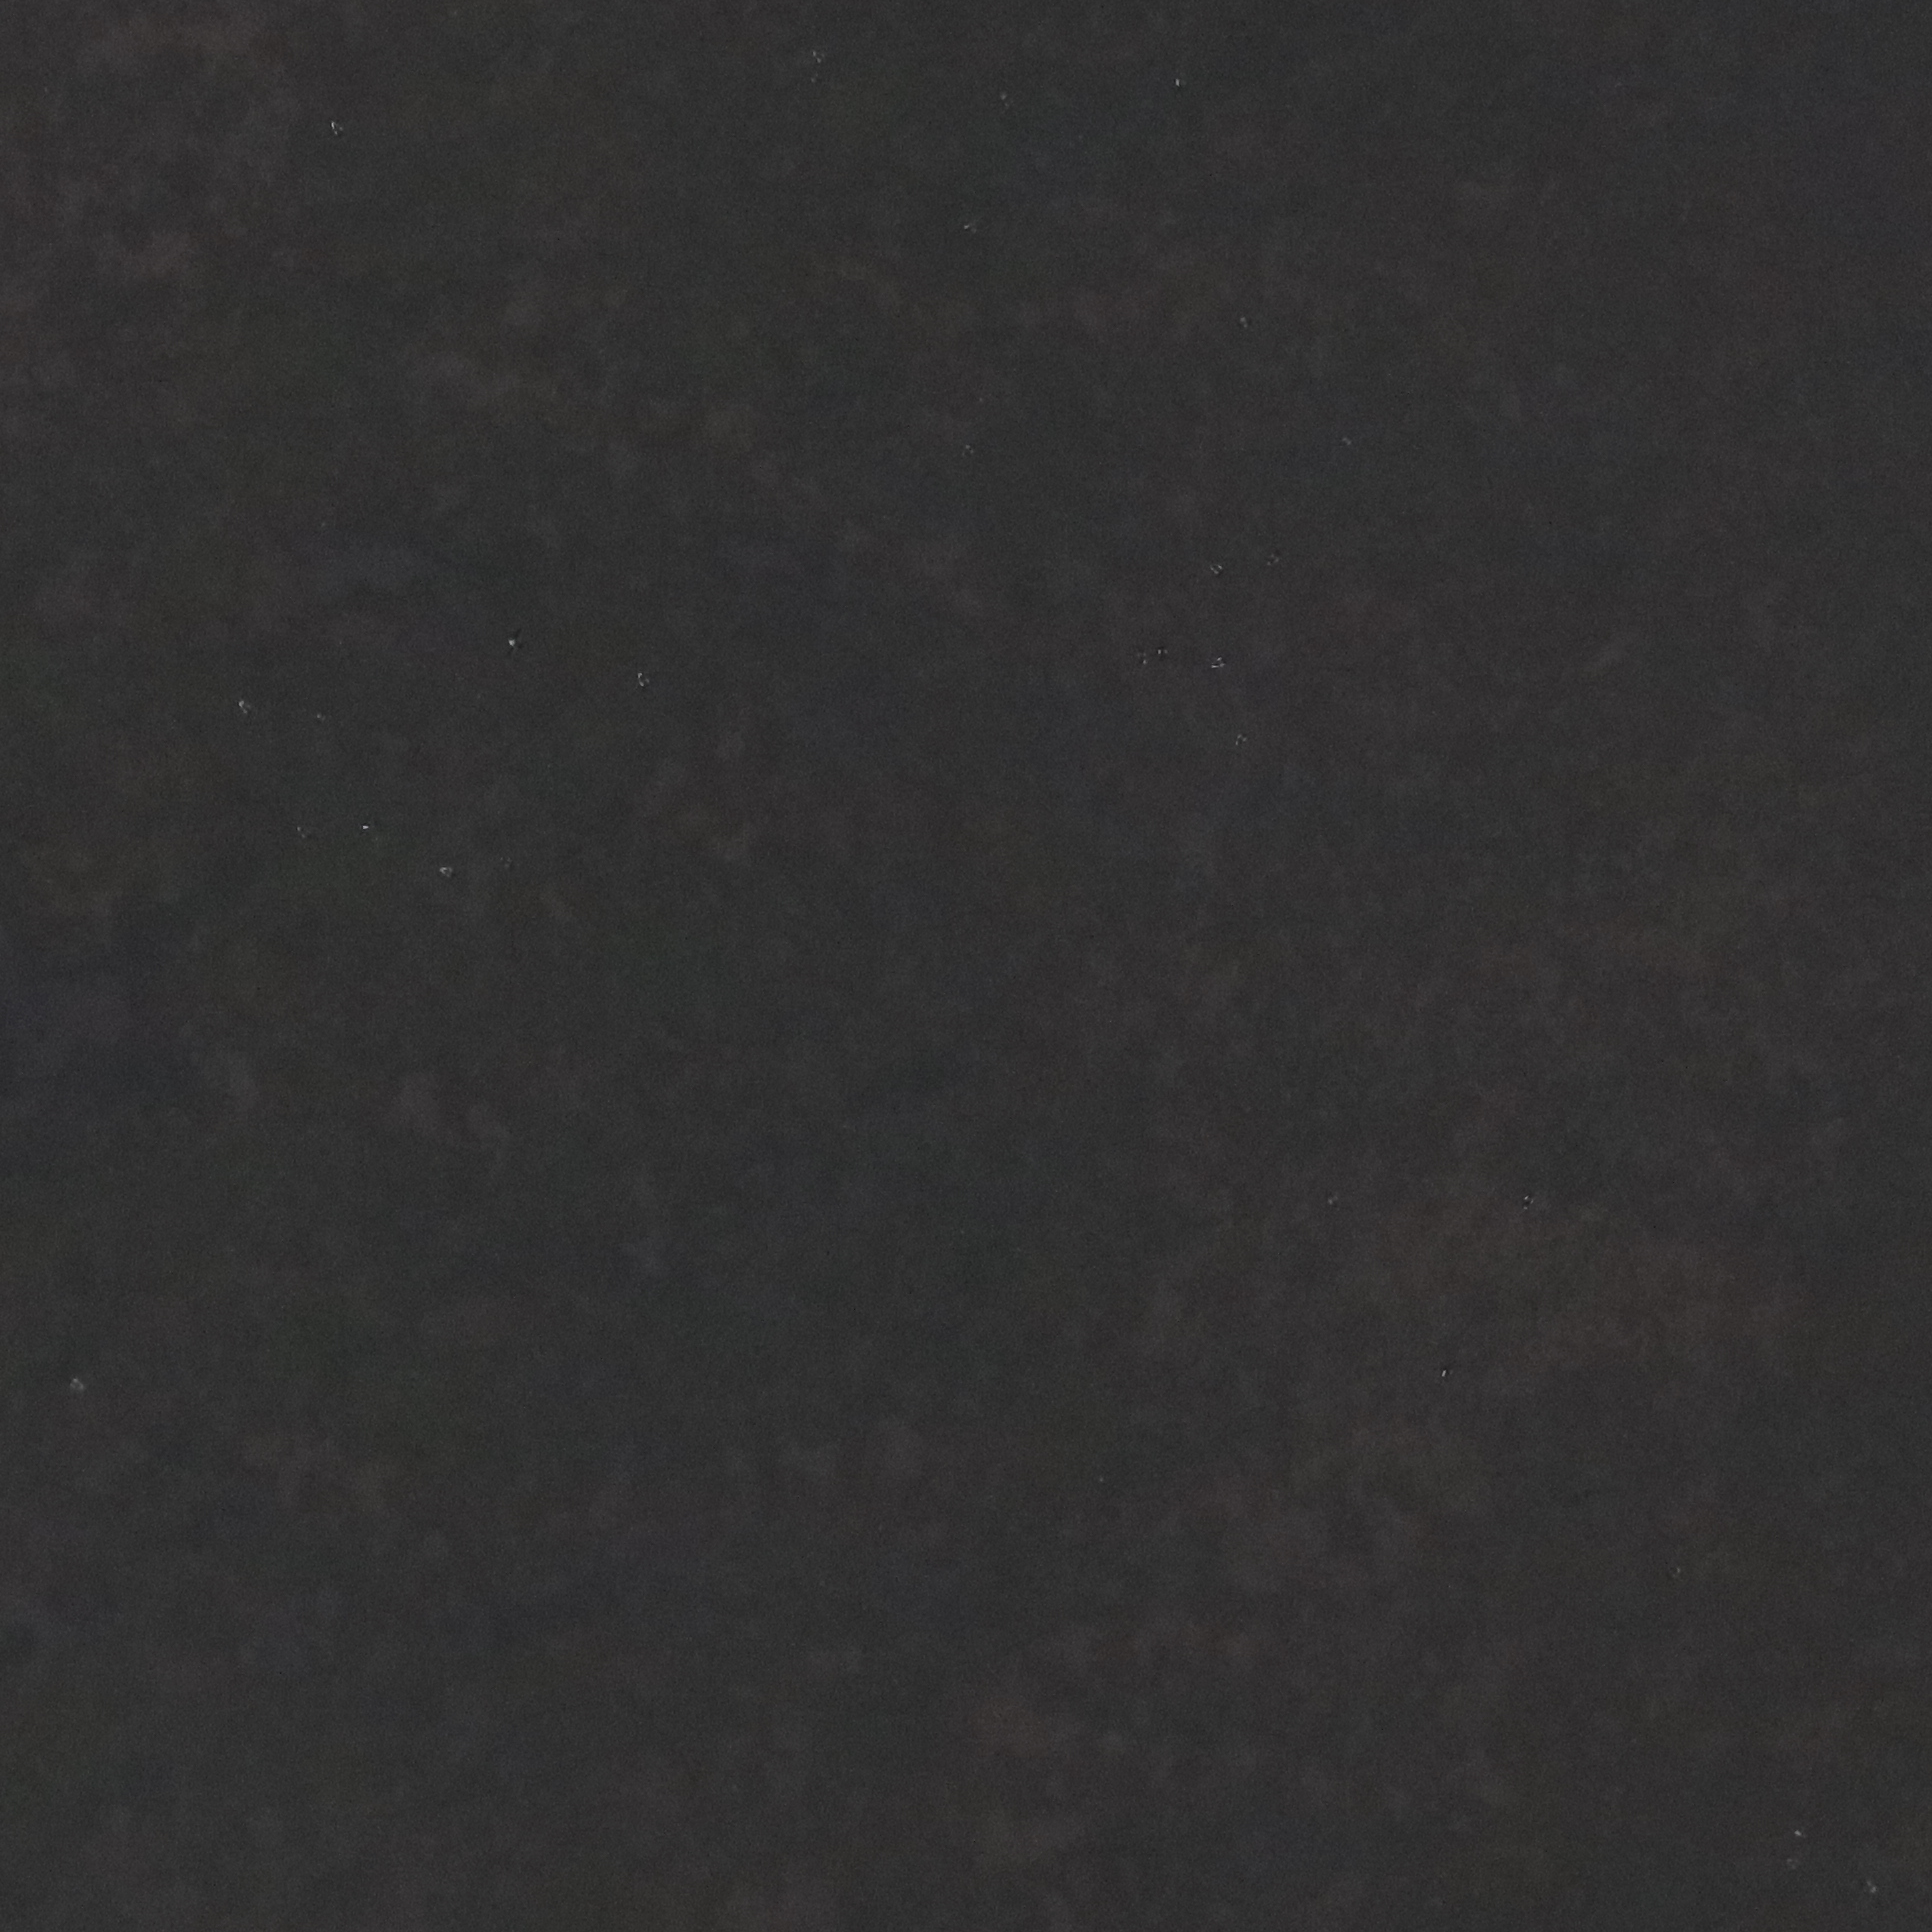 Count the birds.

28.